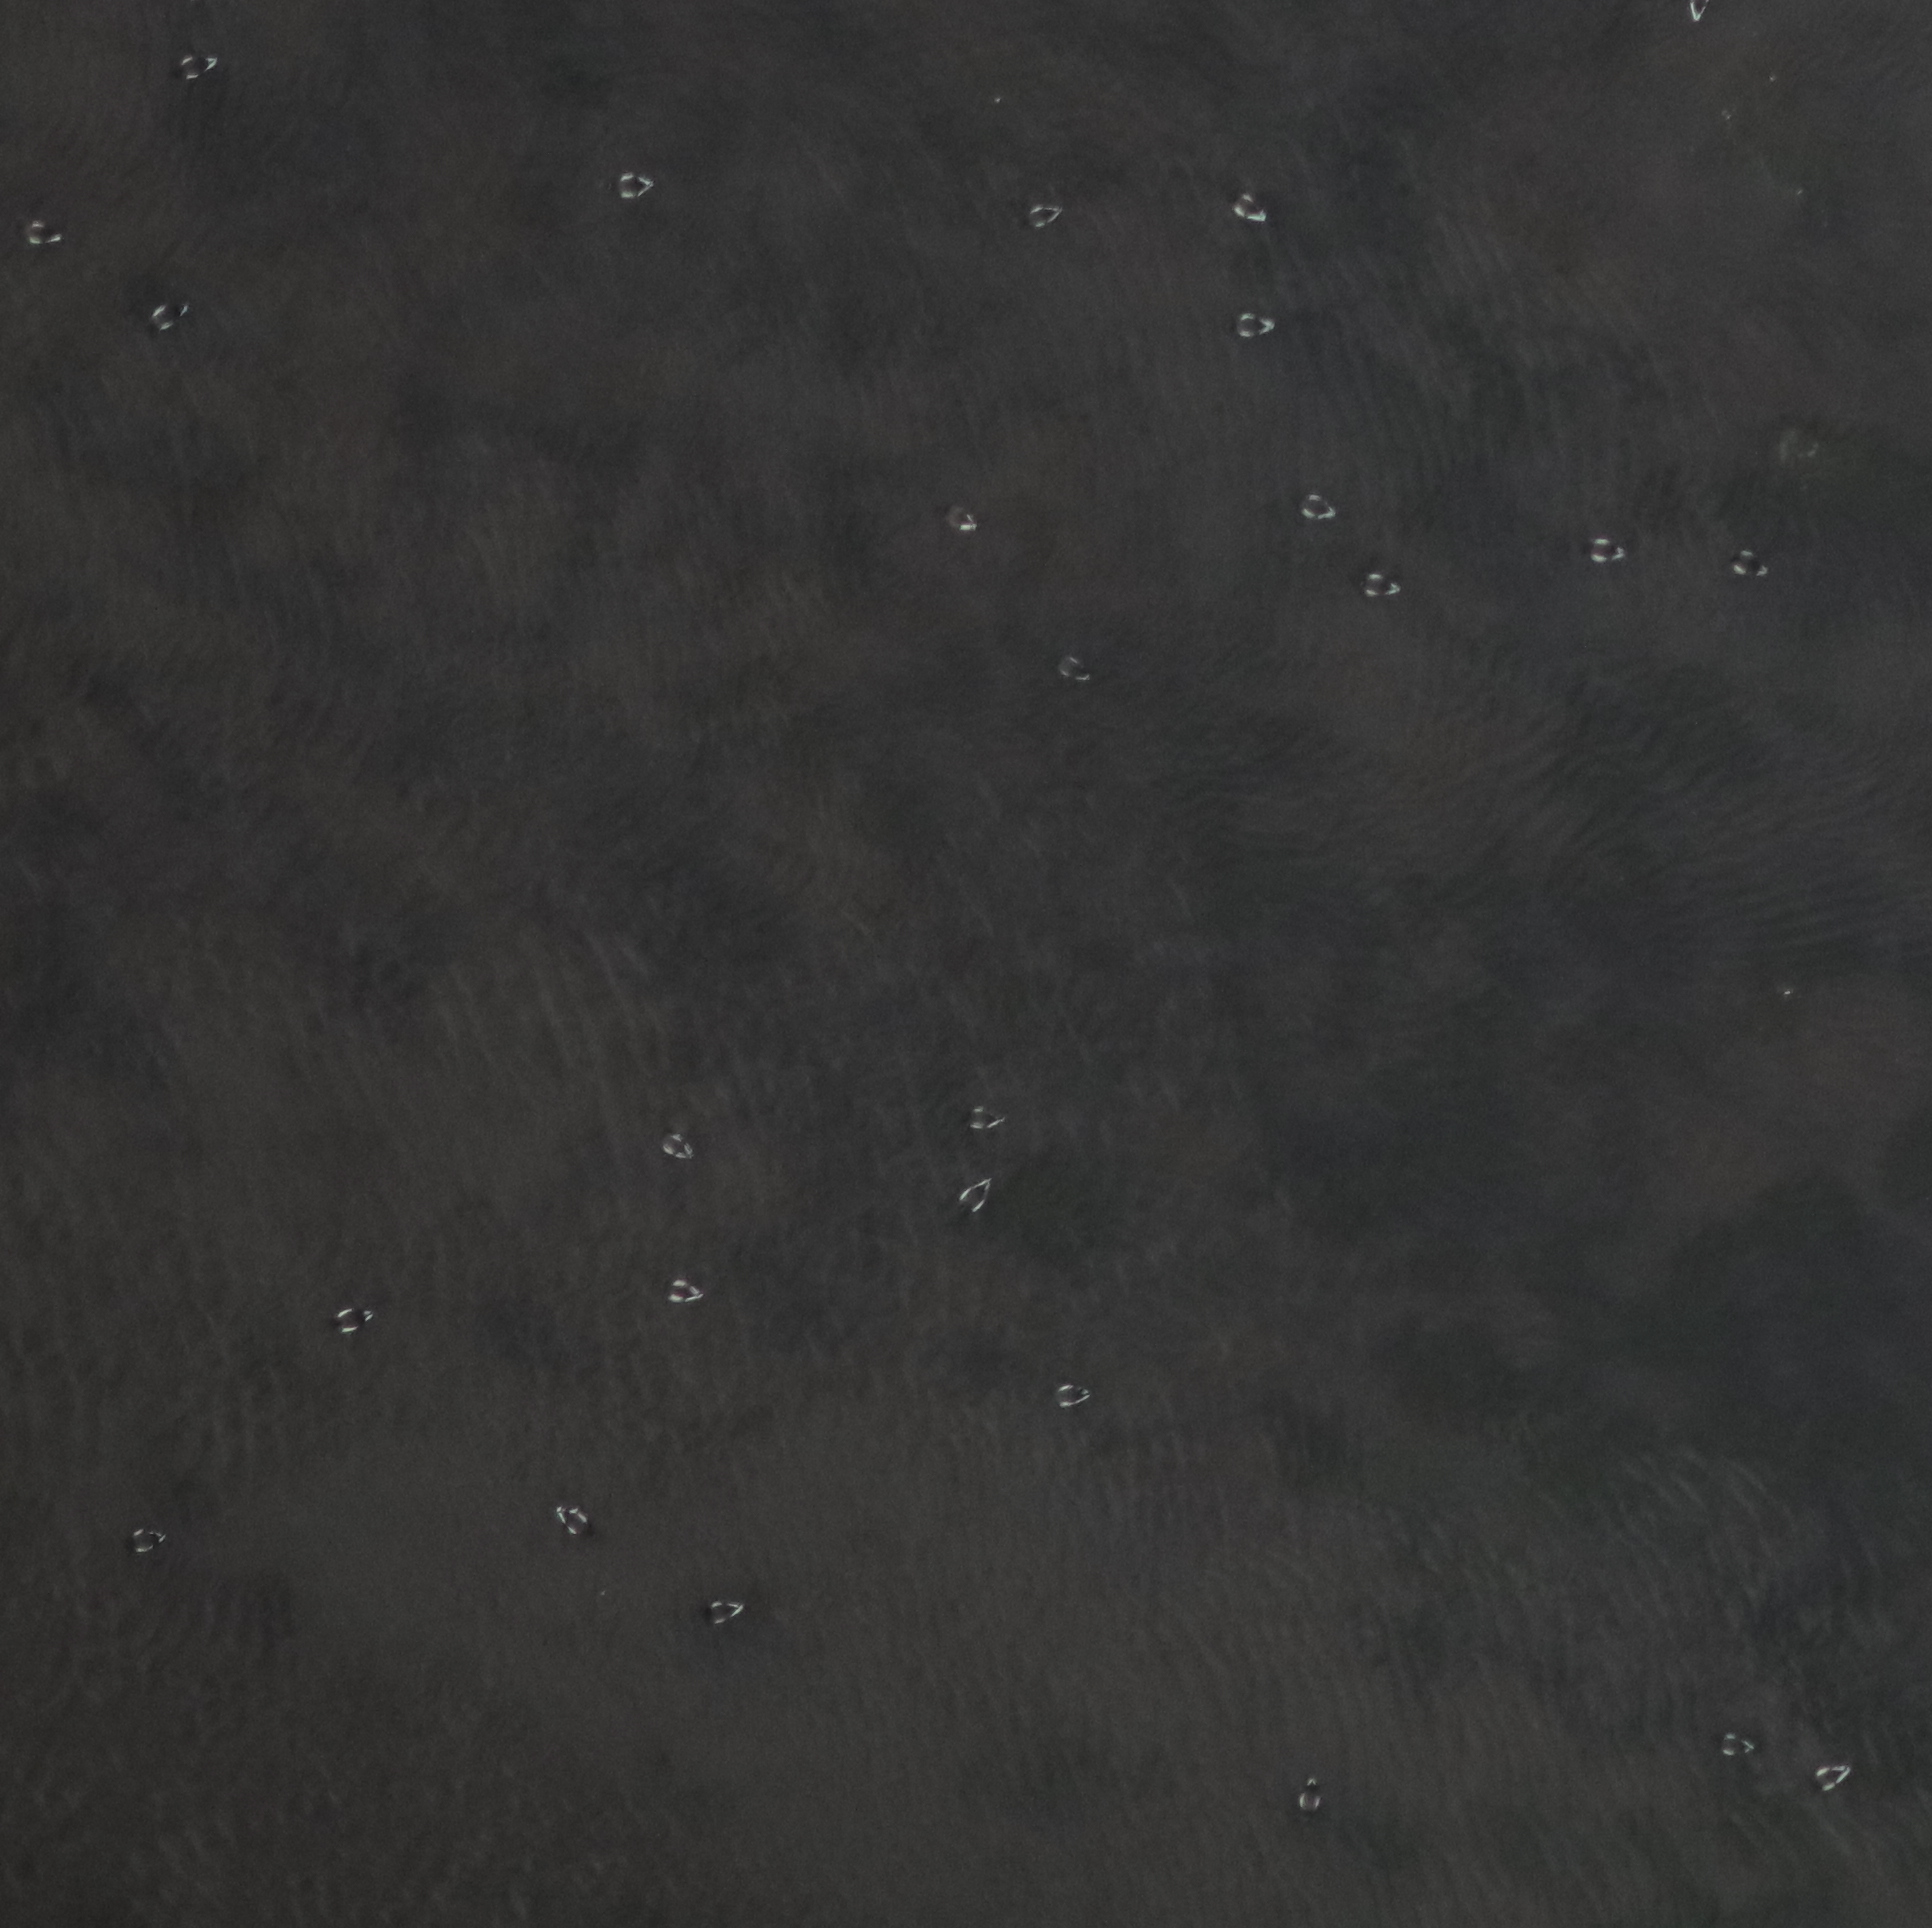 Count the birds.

26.